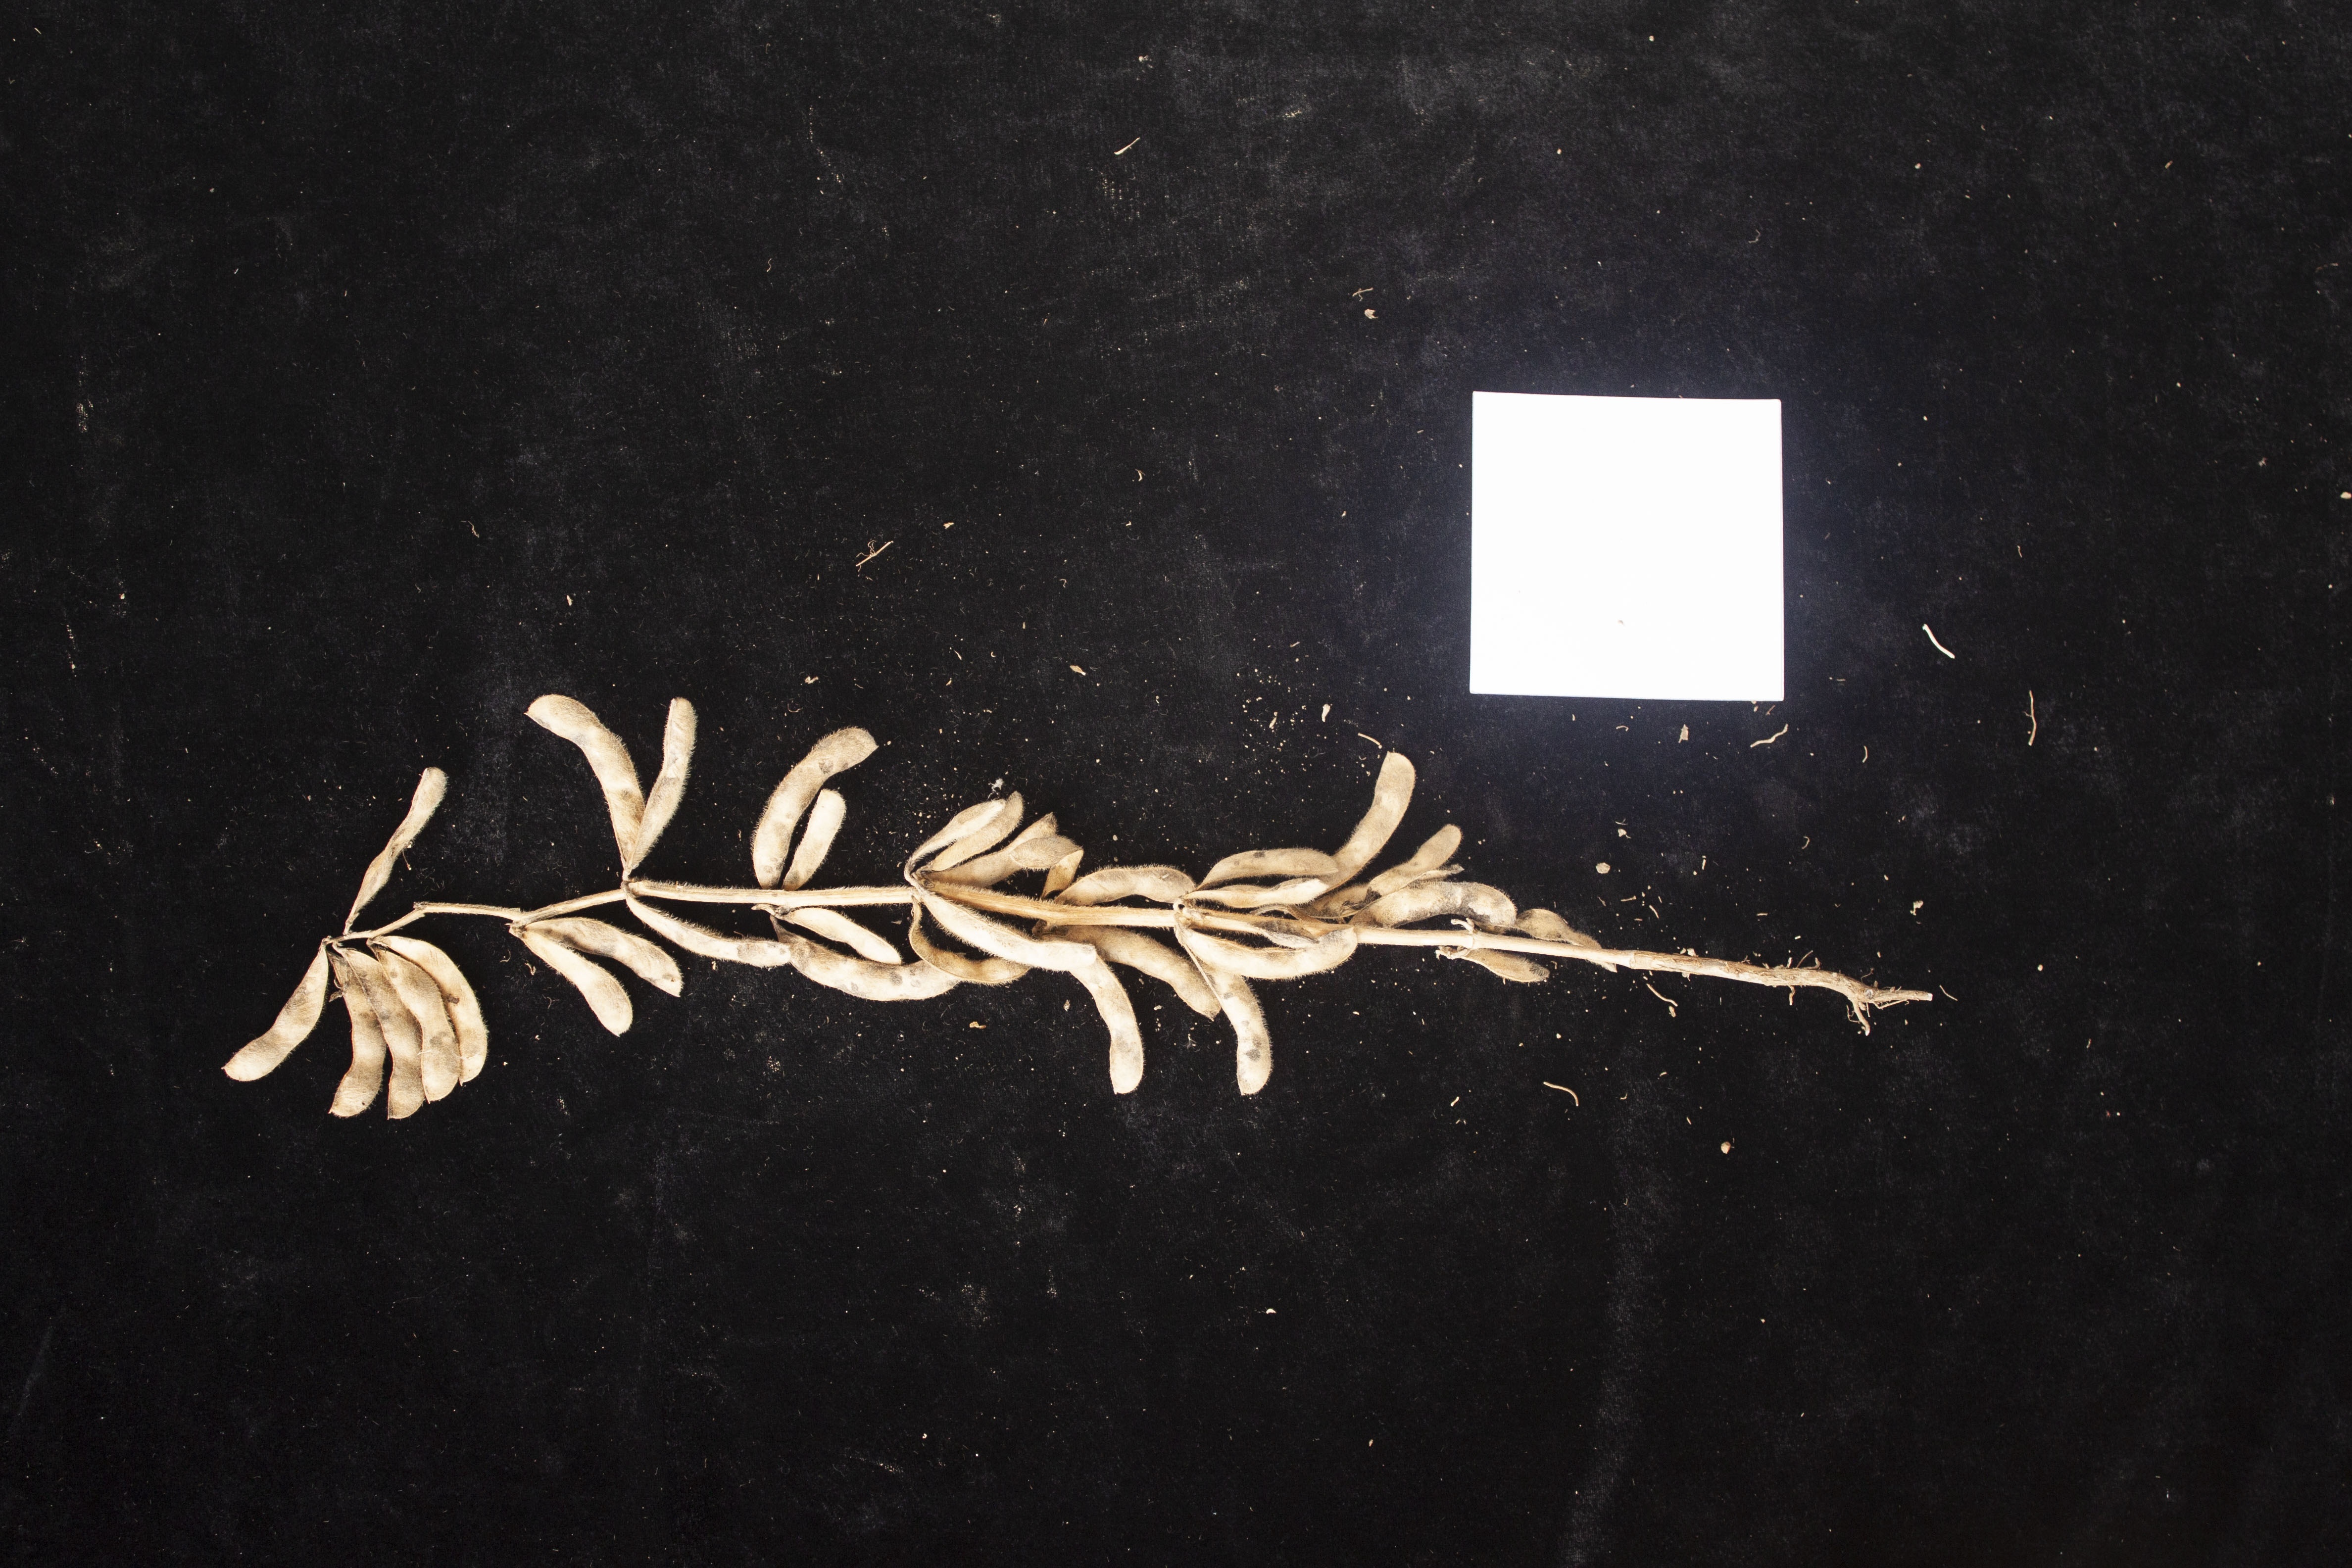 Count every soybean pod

32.